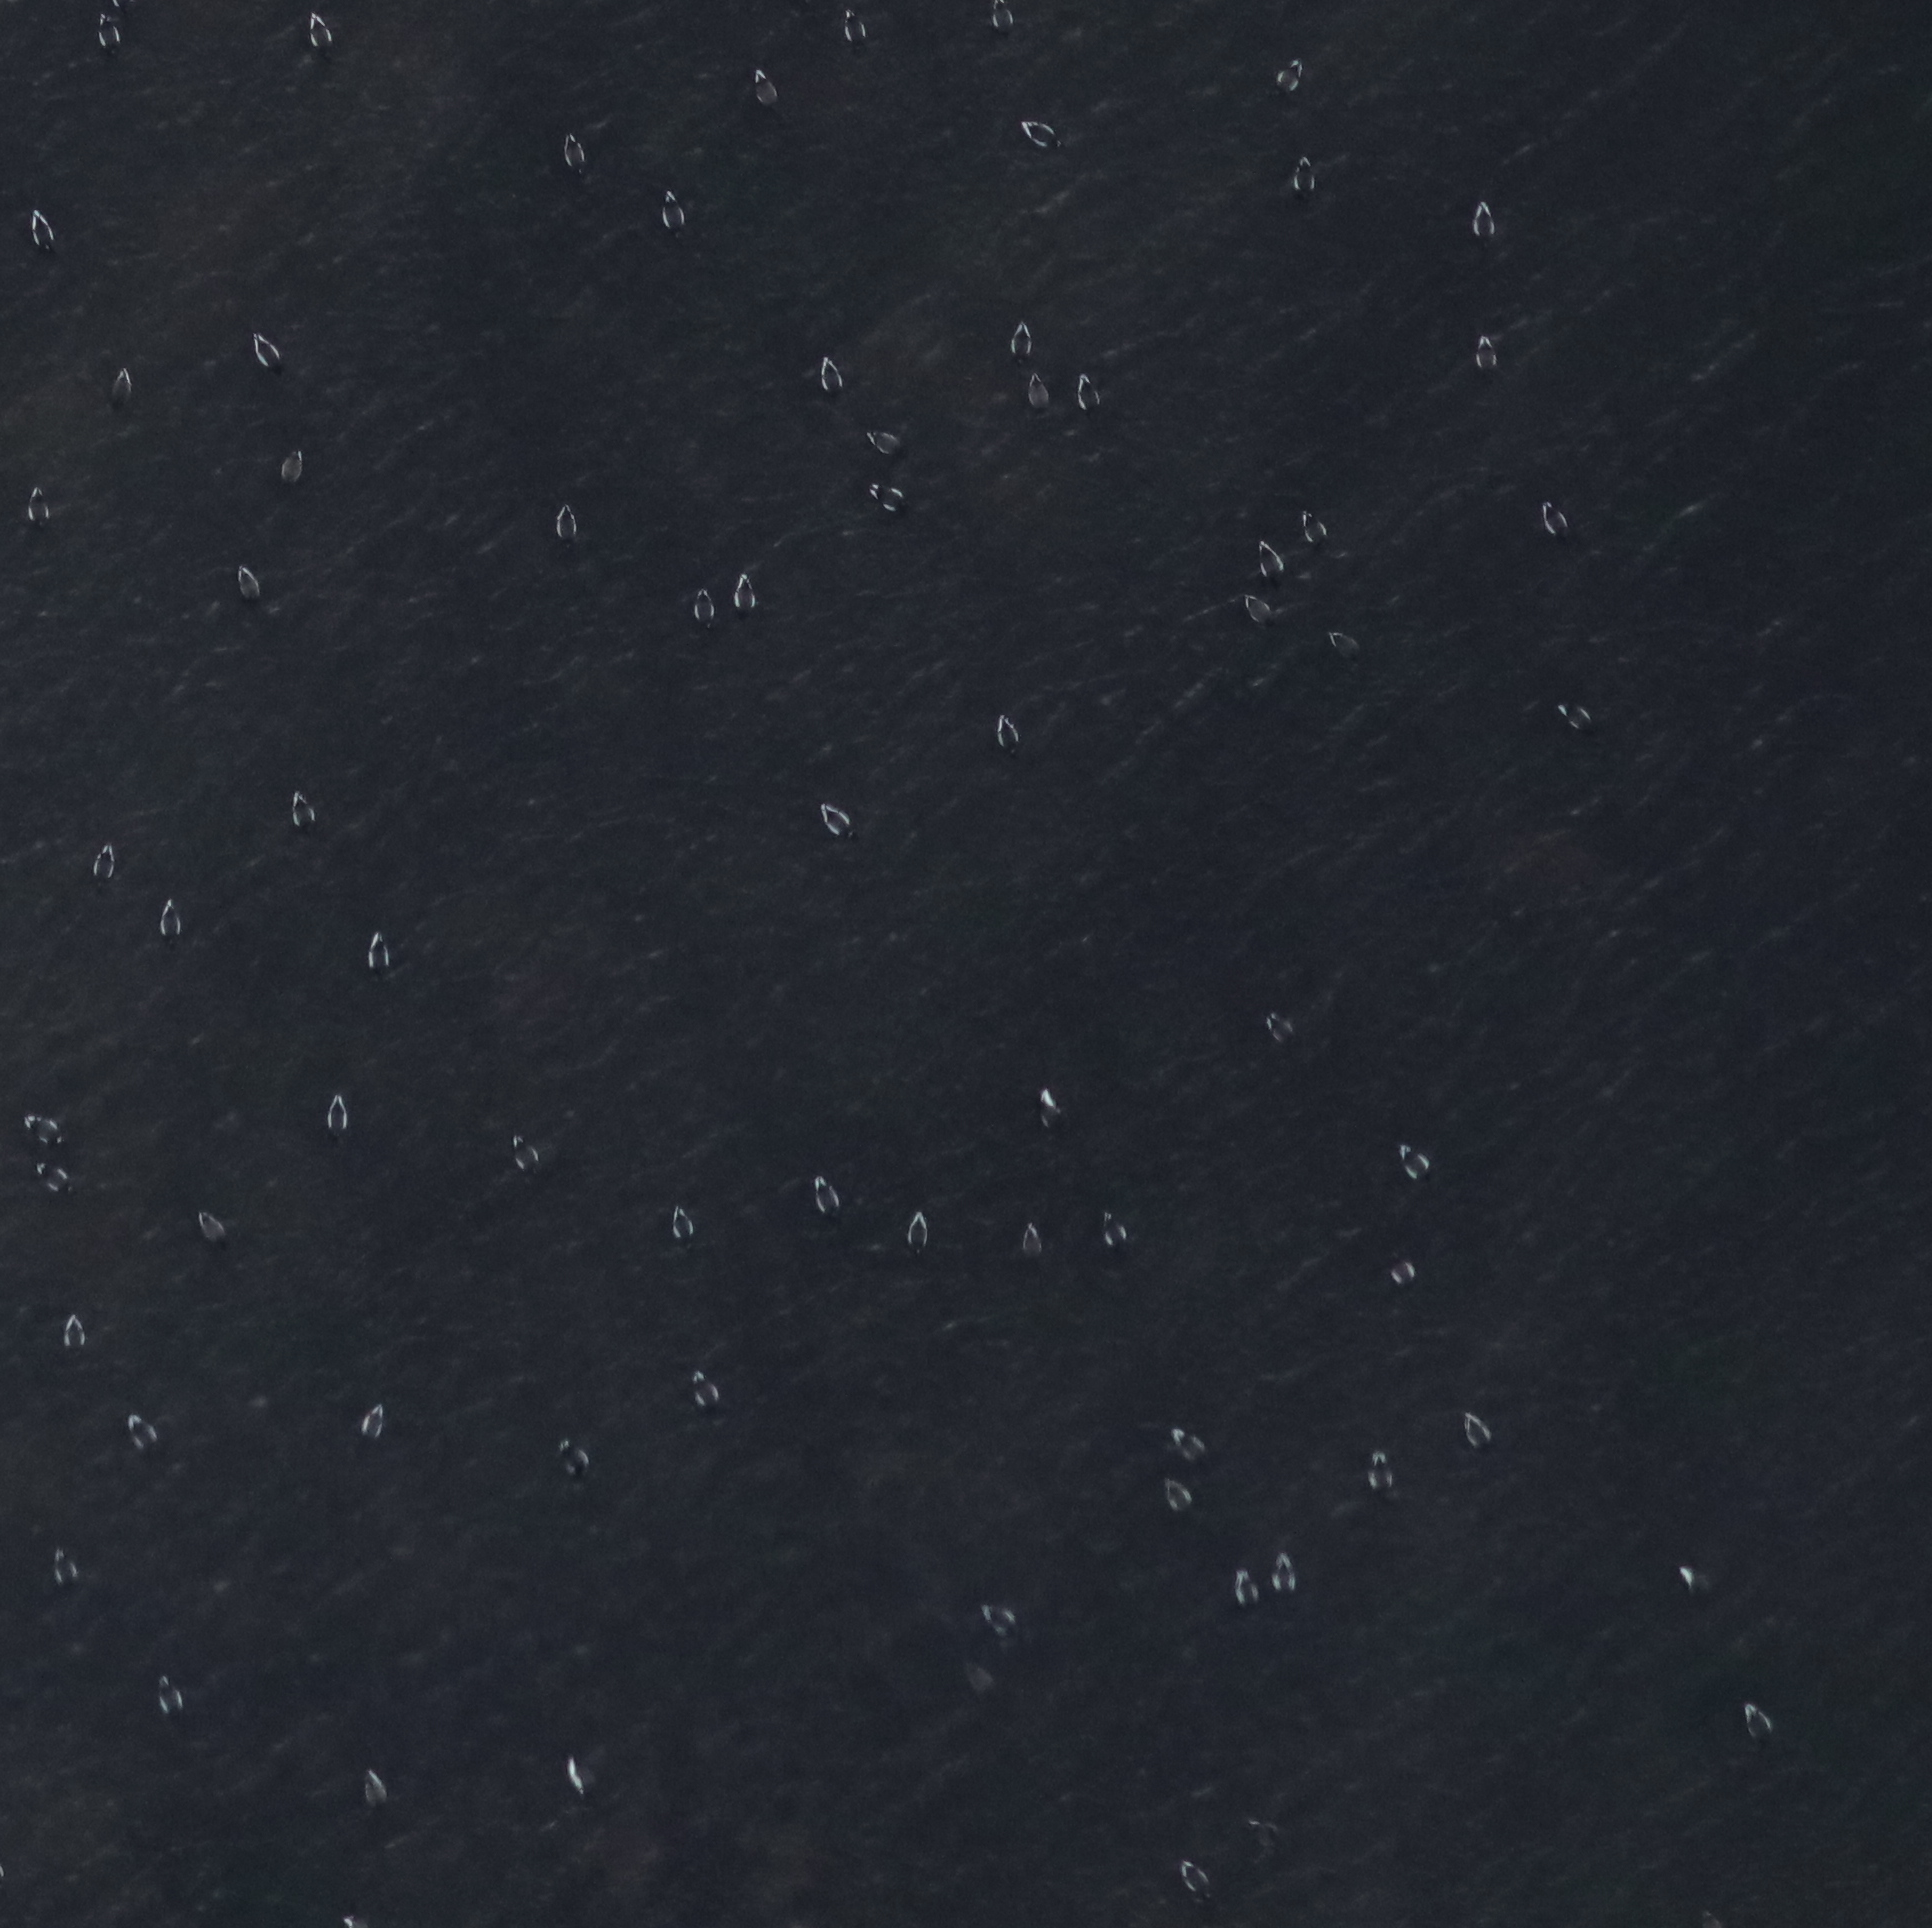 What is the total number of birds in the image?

74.